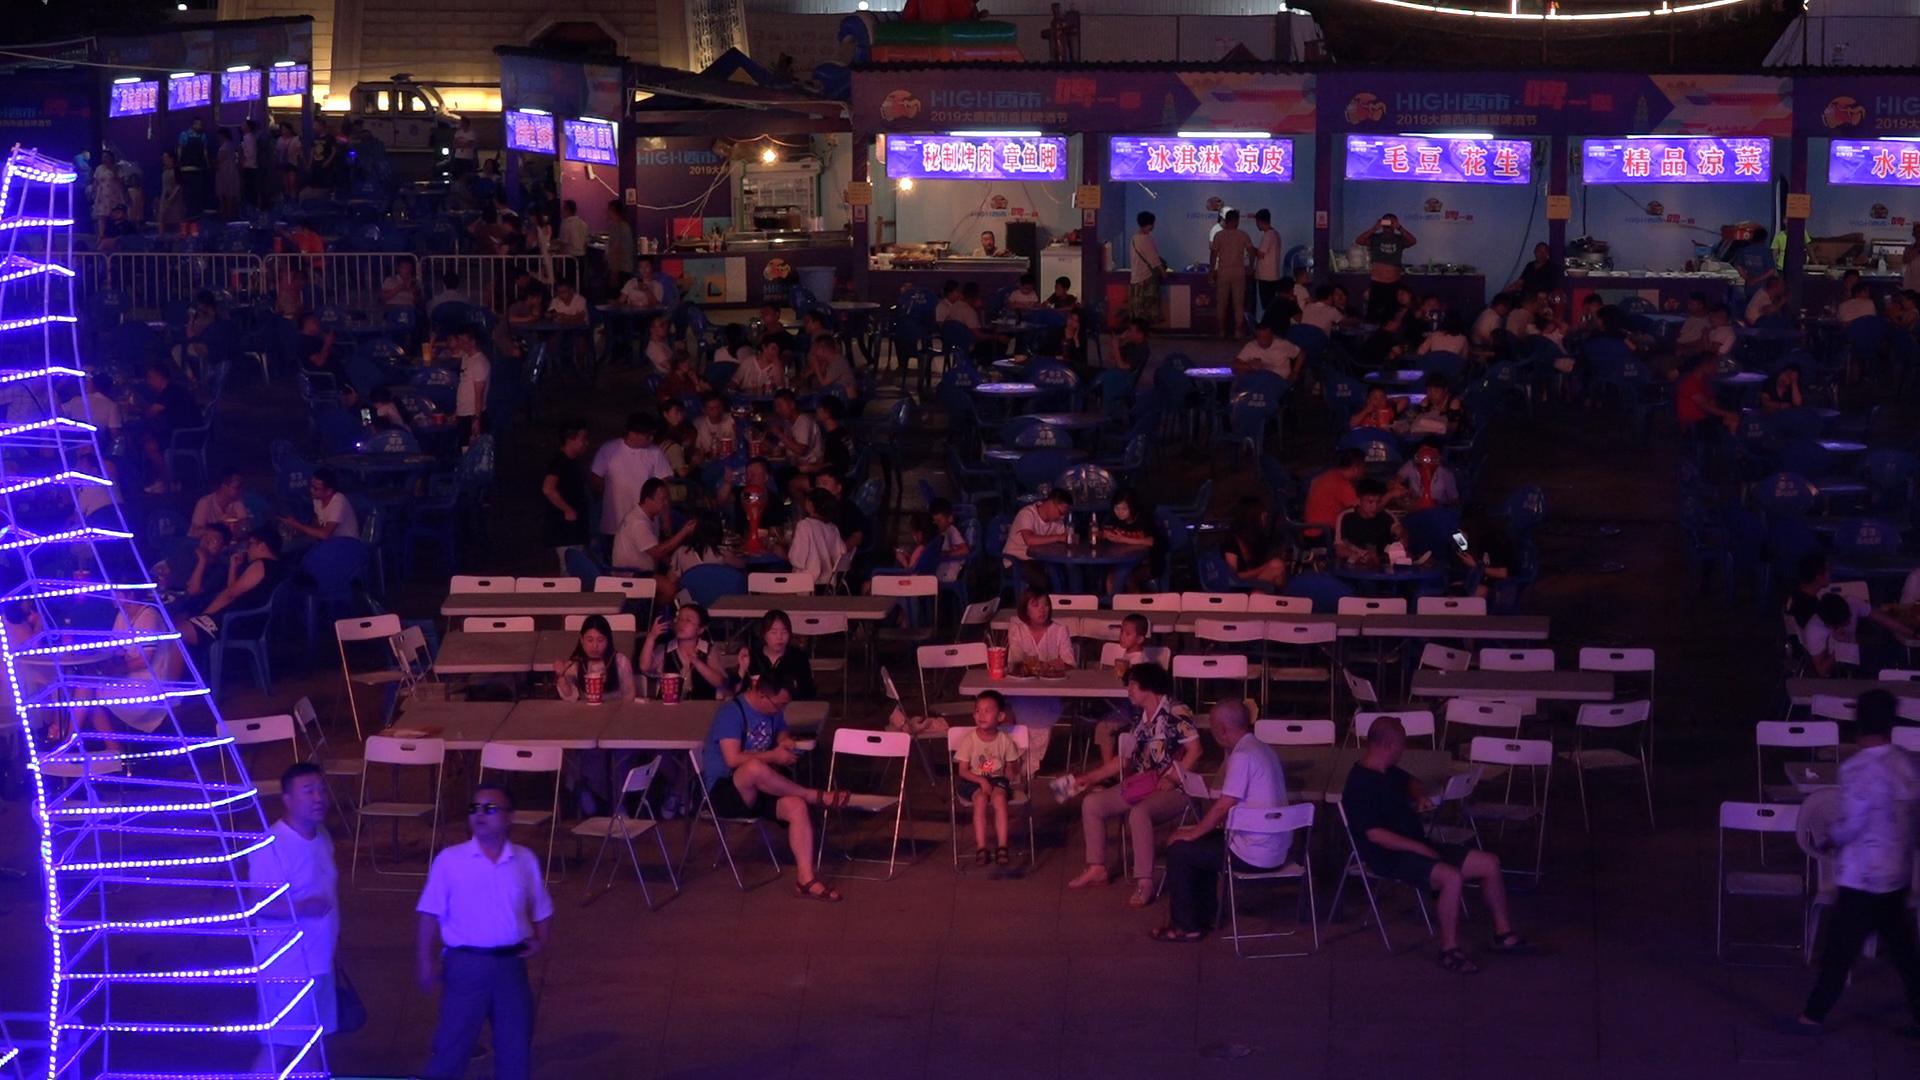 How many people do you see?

130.